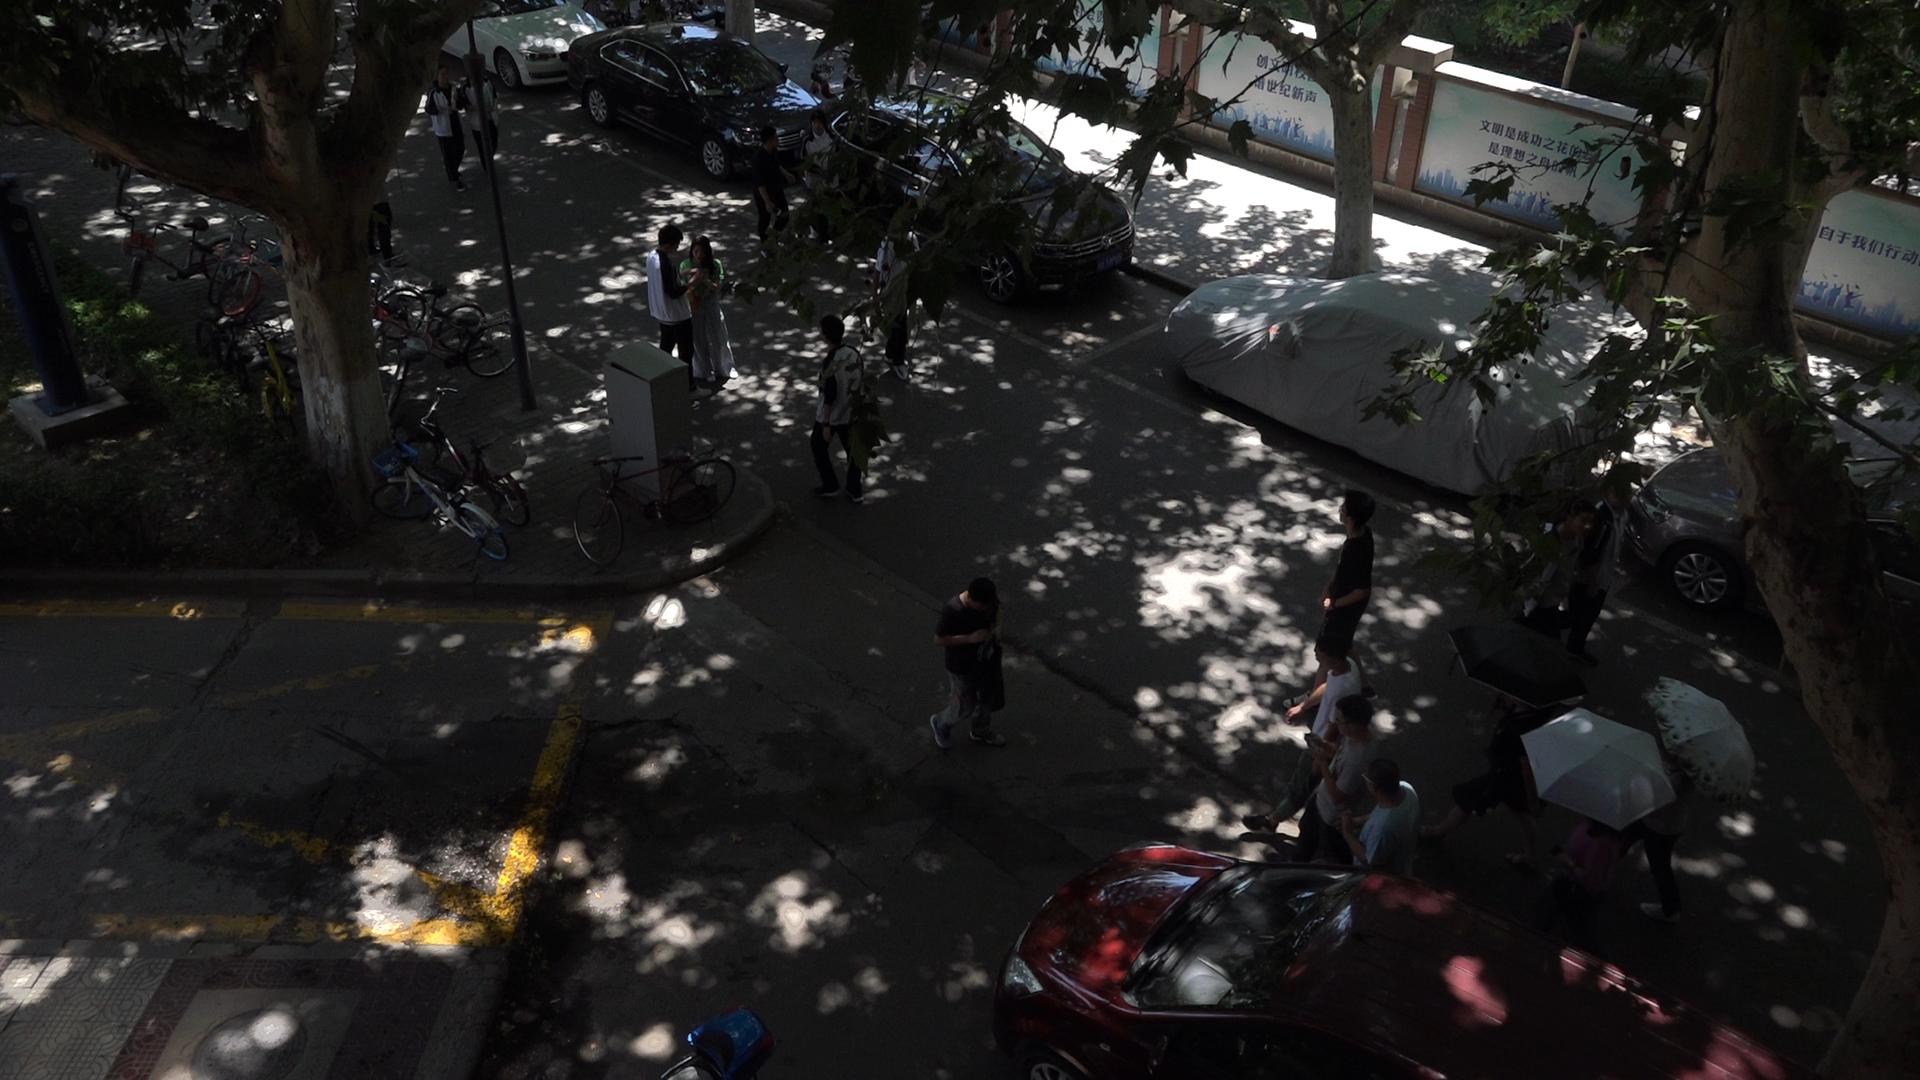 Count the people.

17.